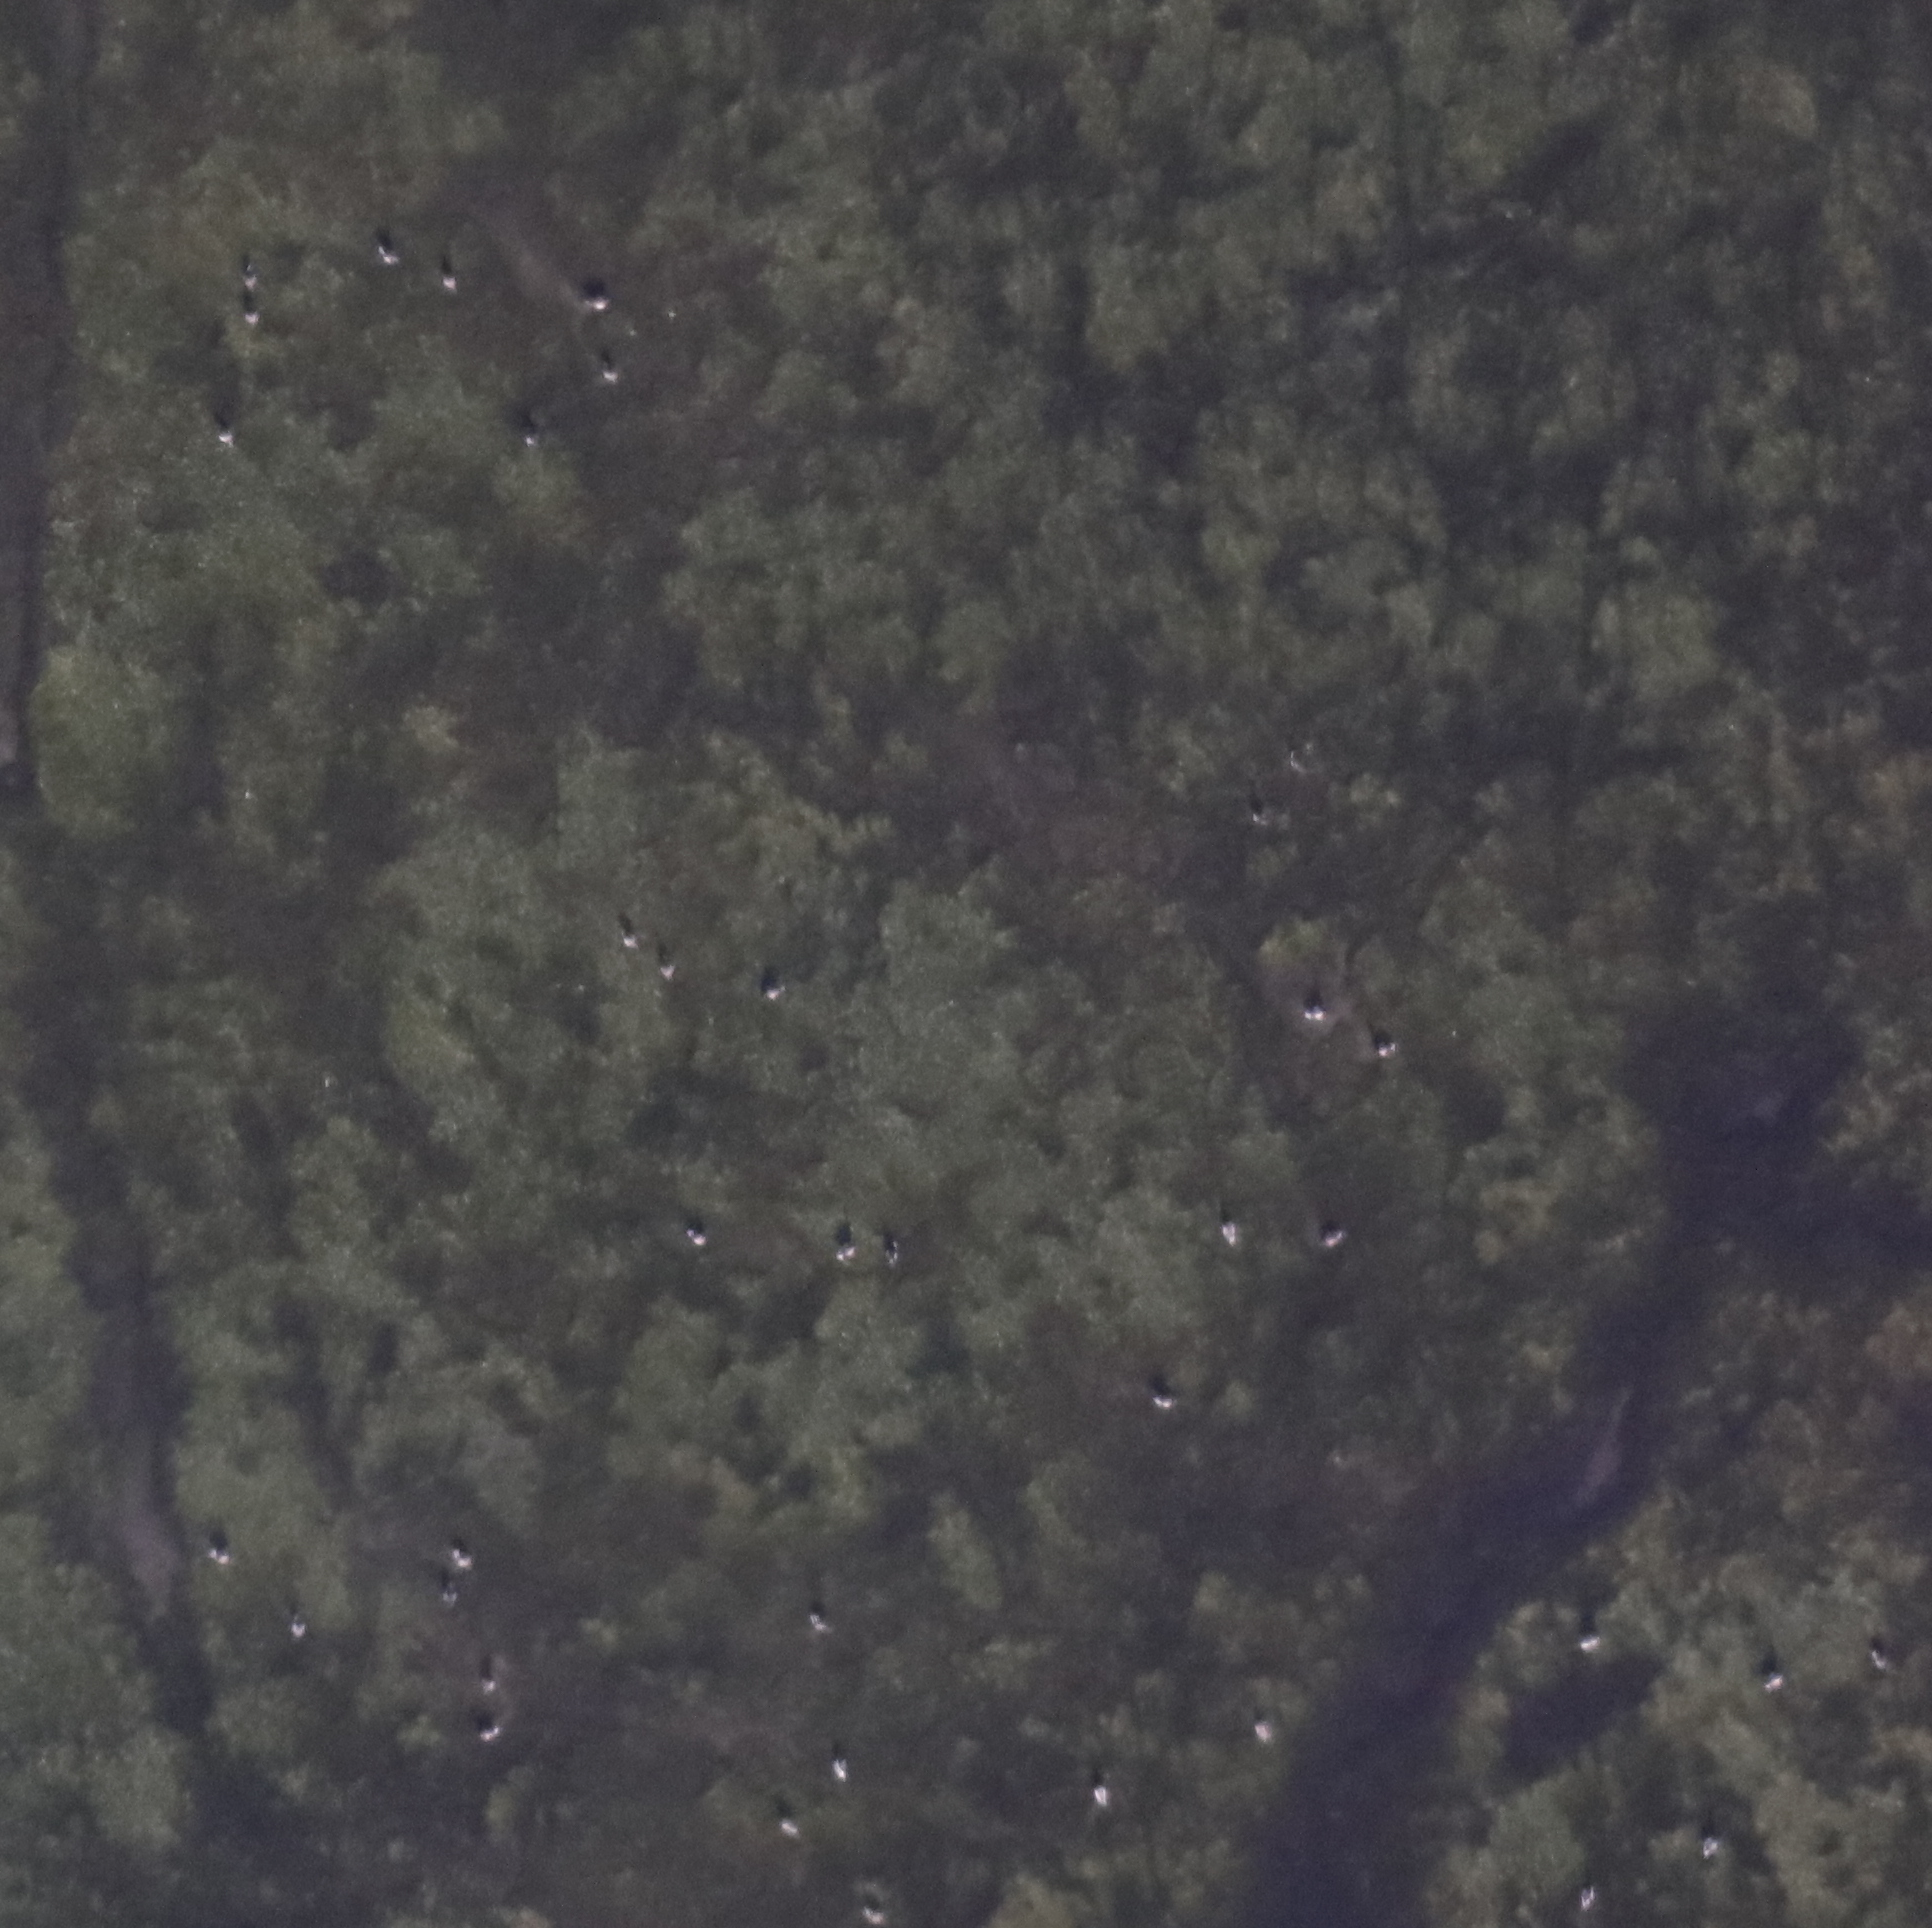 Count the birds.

38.